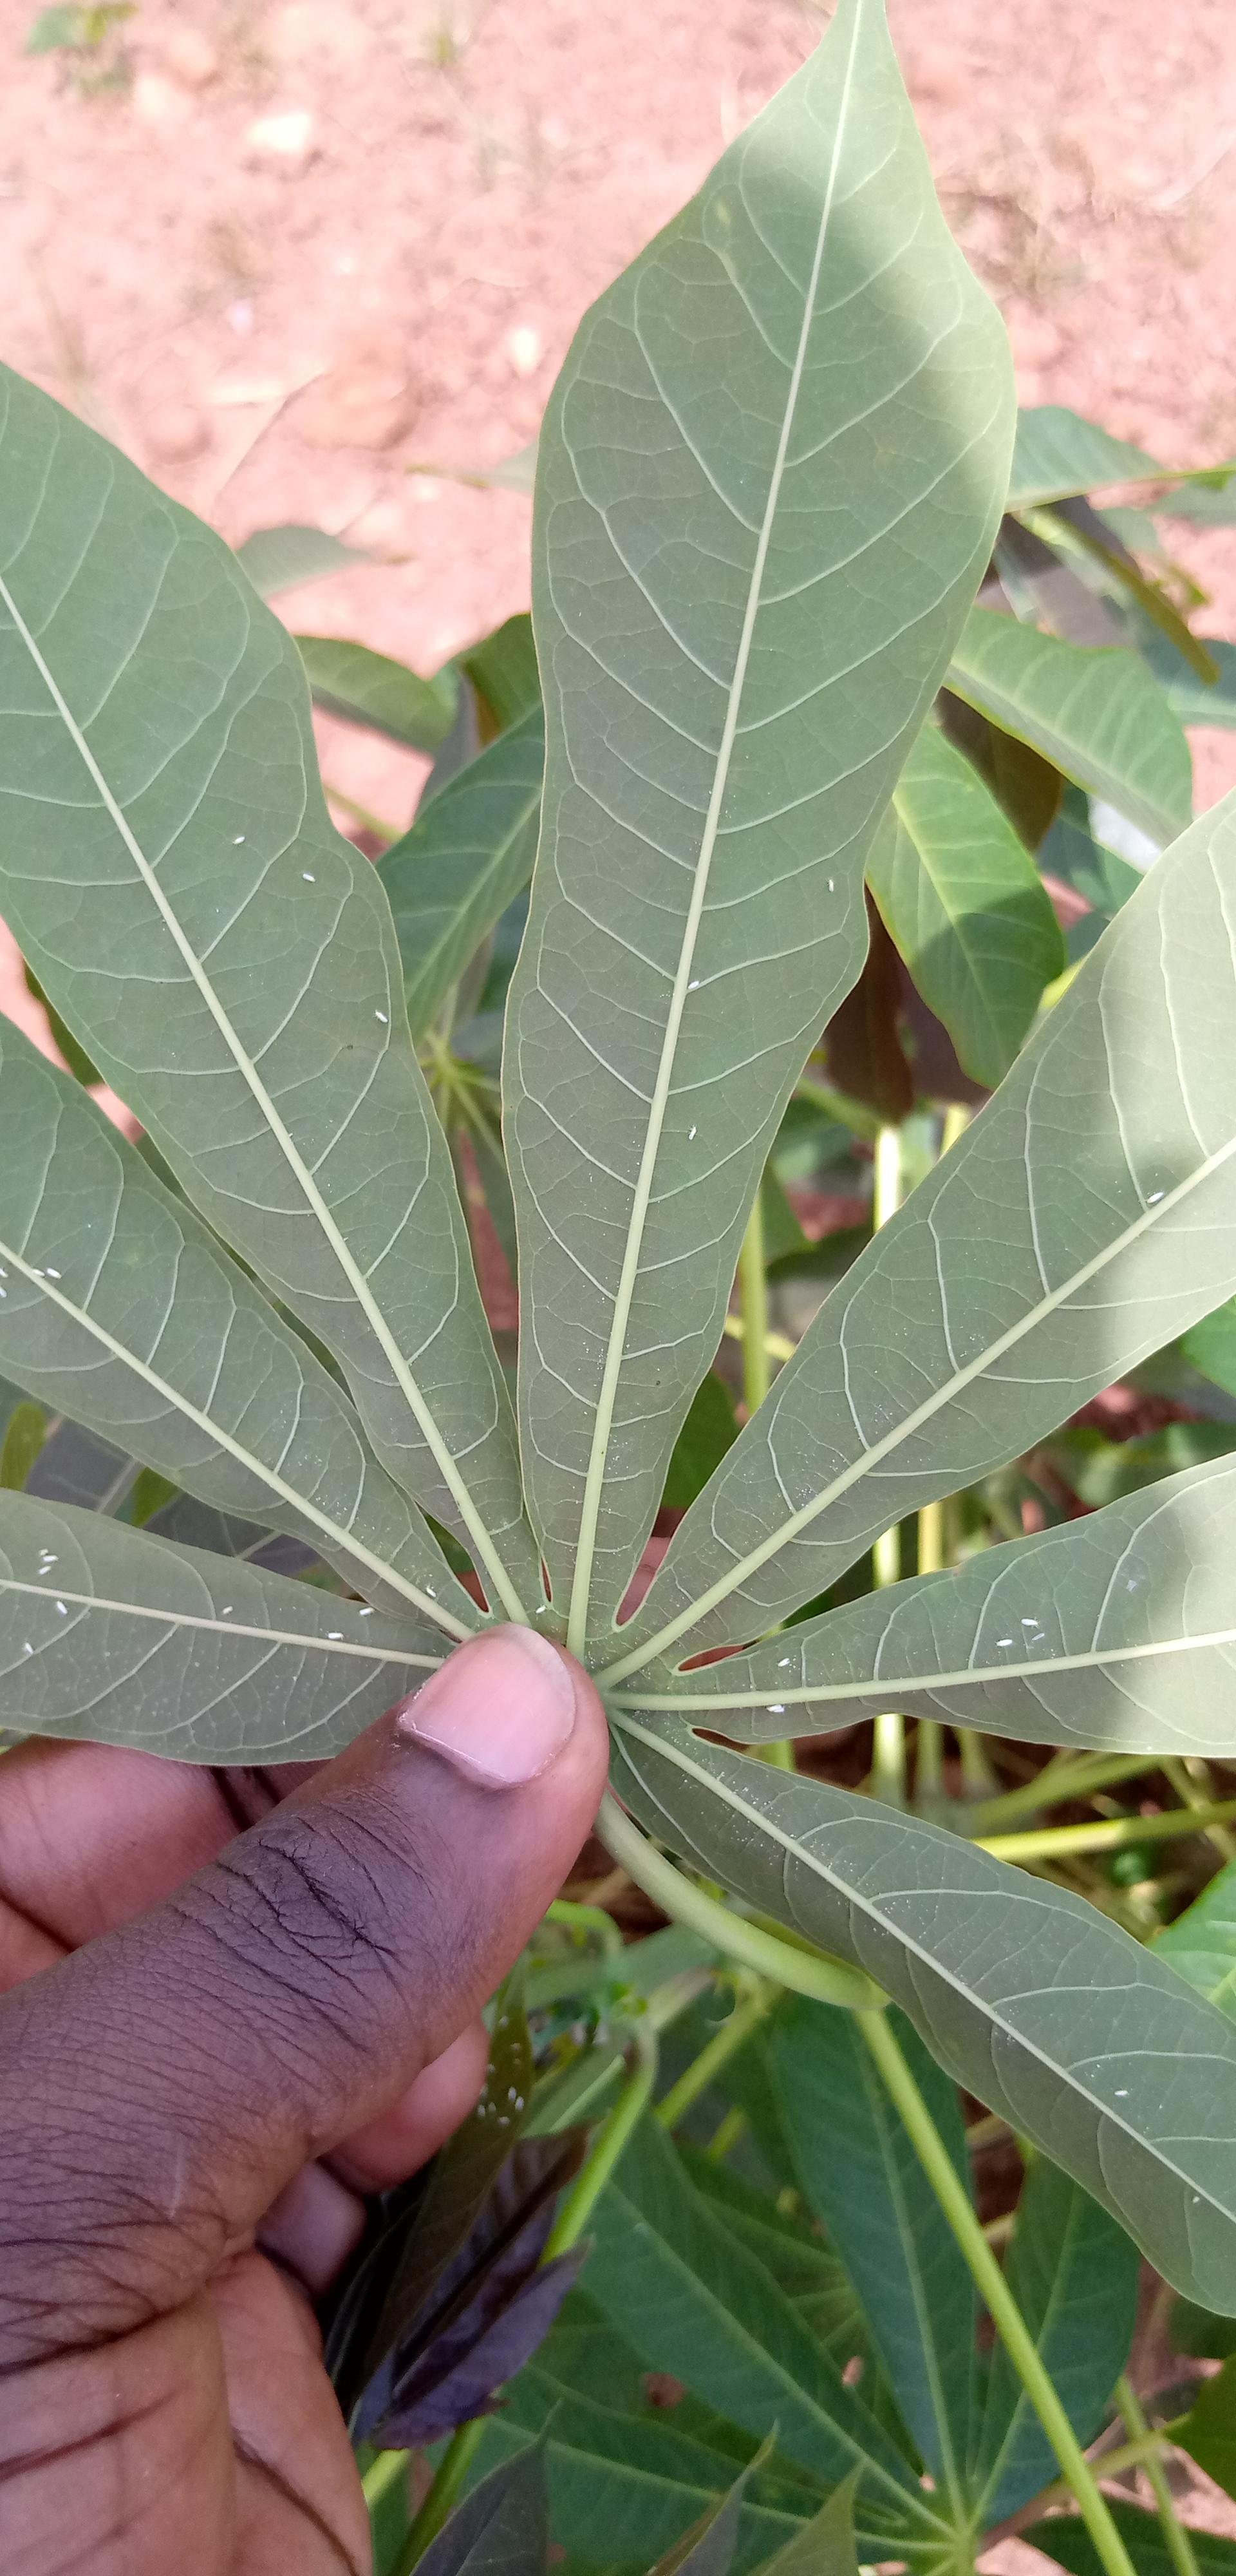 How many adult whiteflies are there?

26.